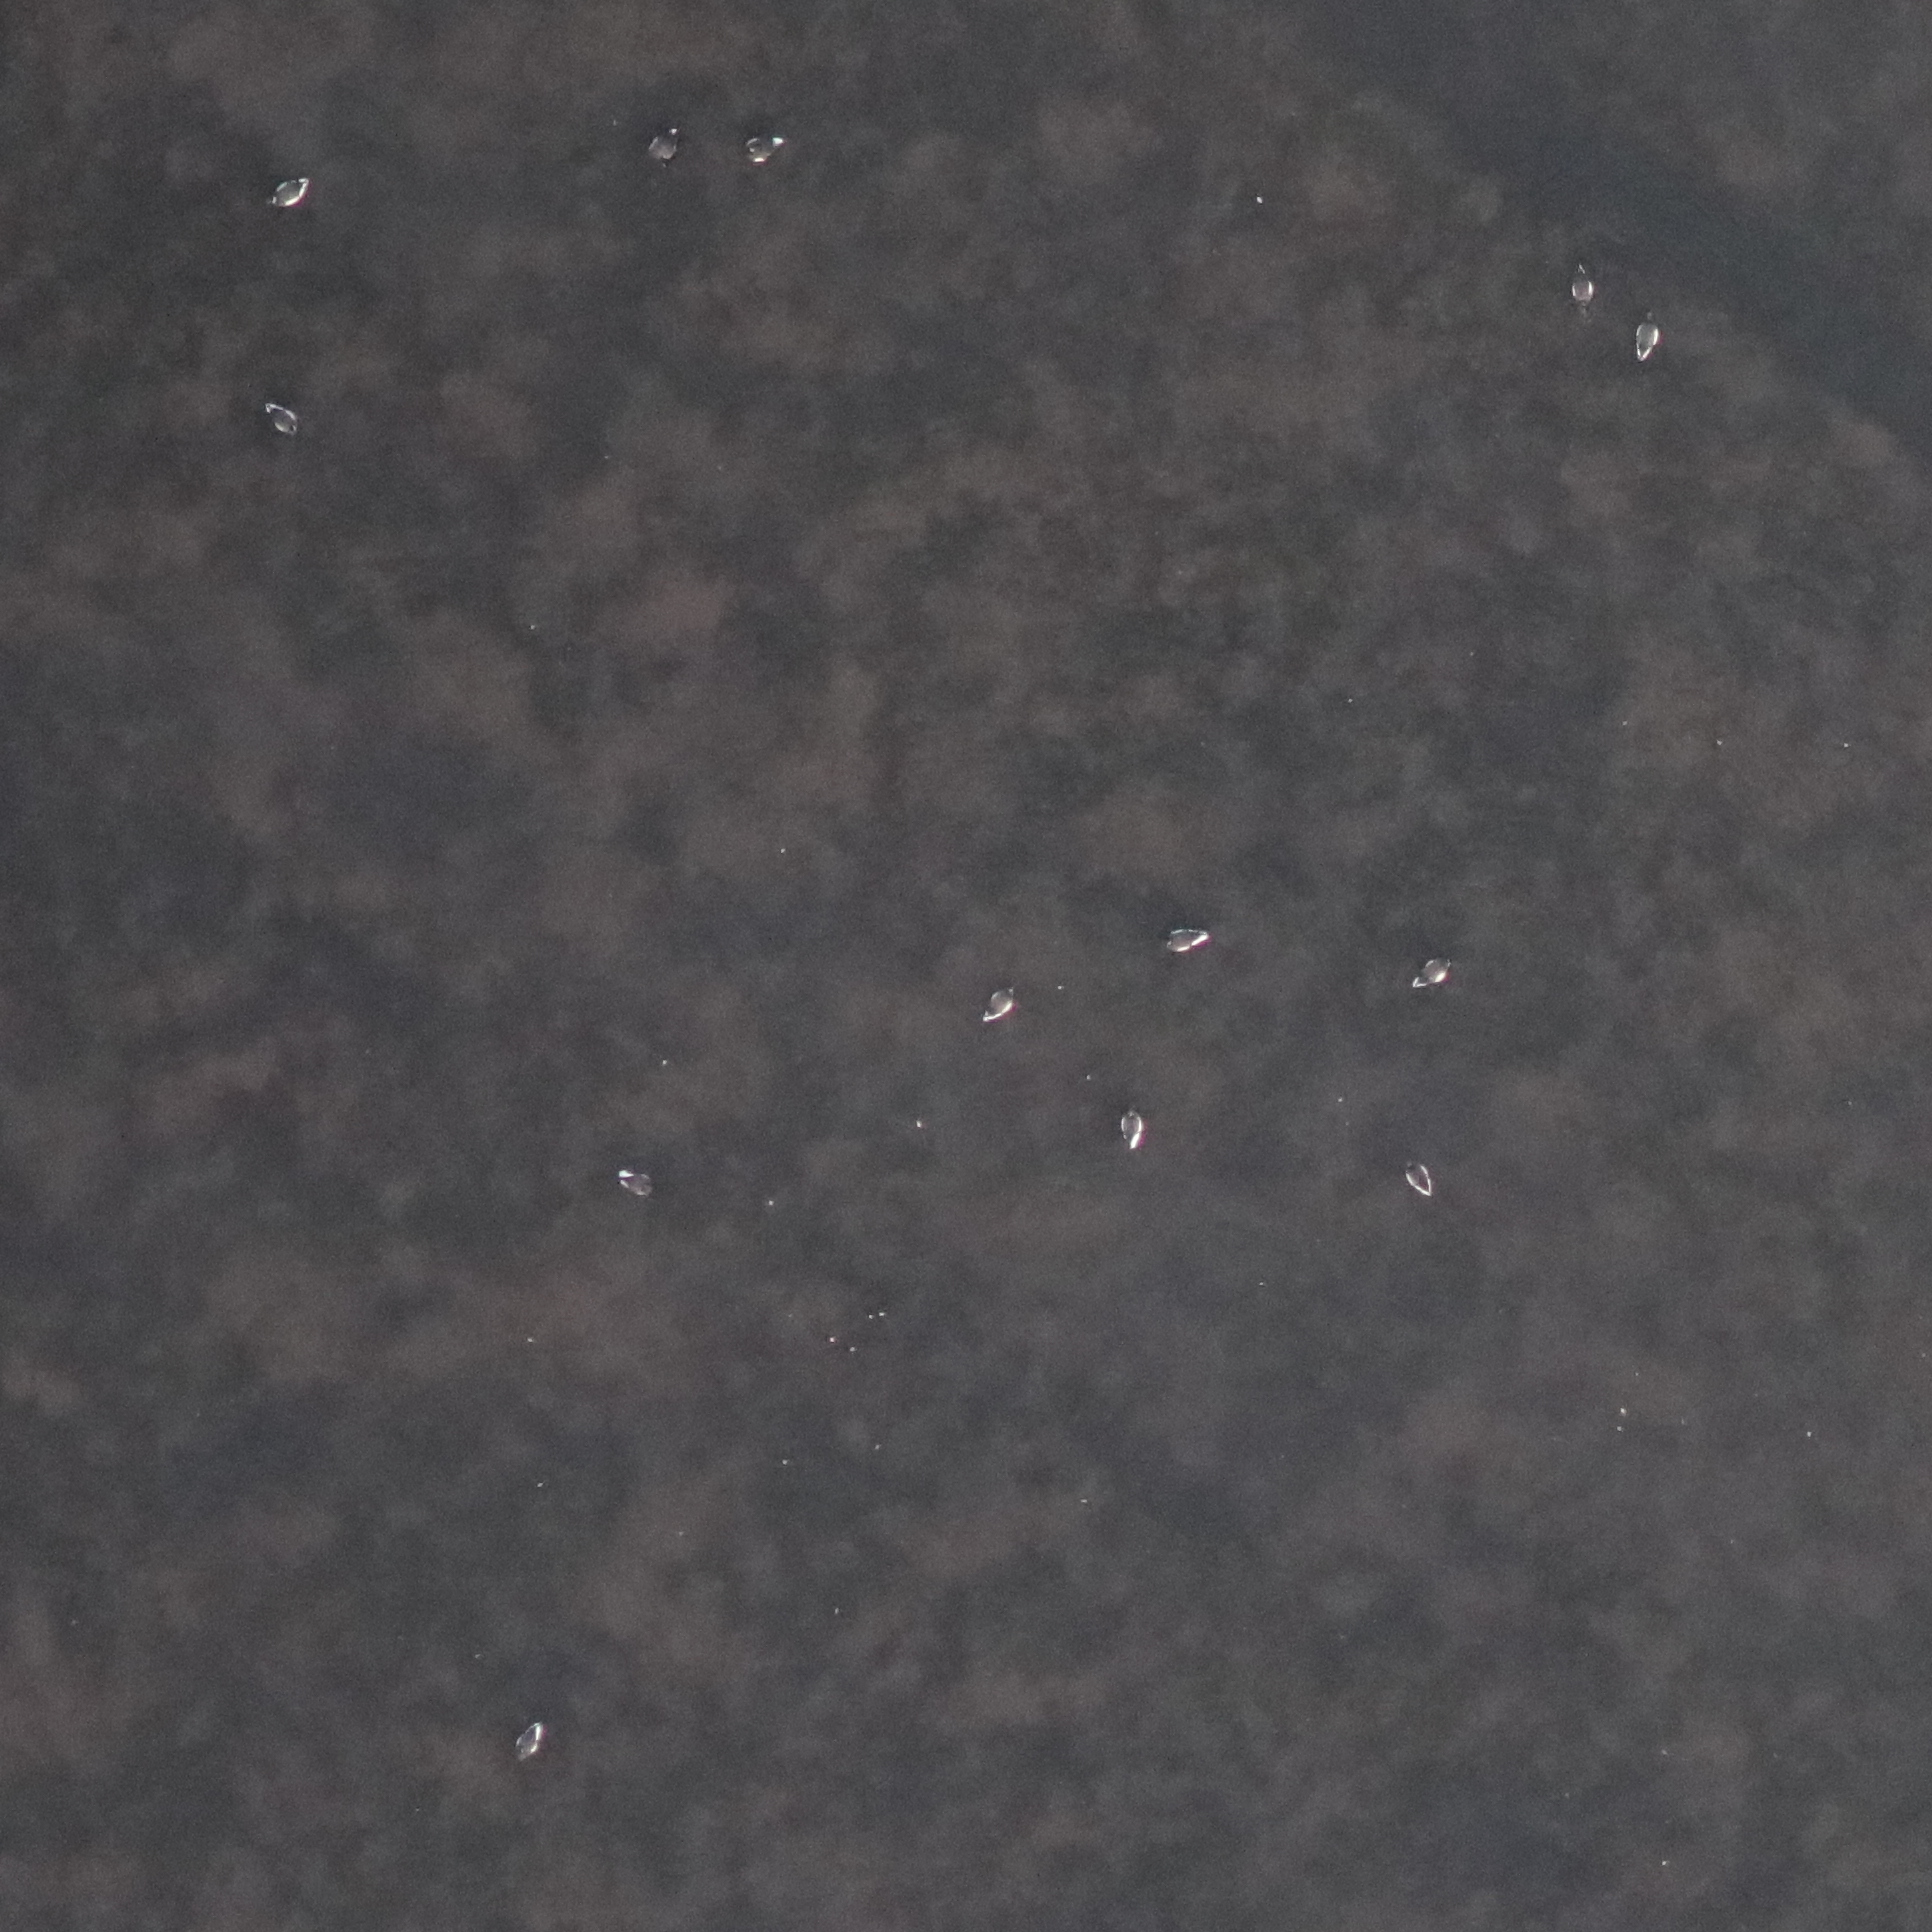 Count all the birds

13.